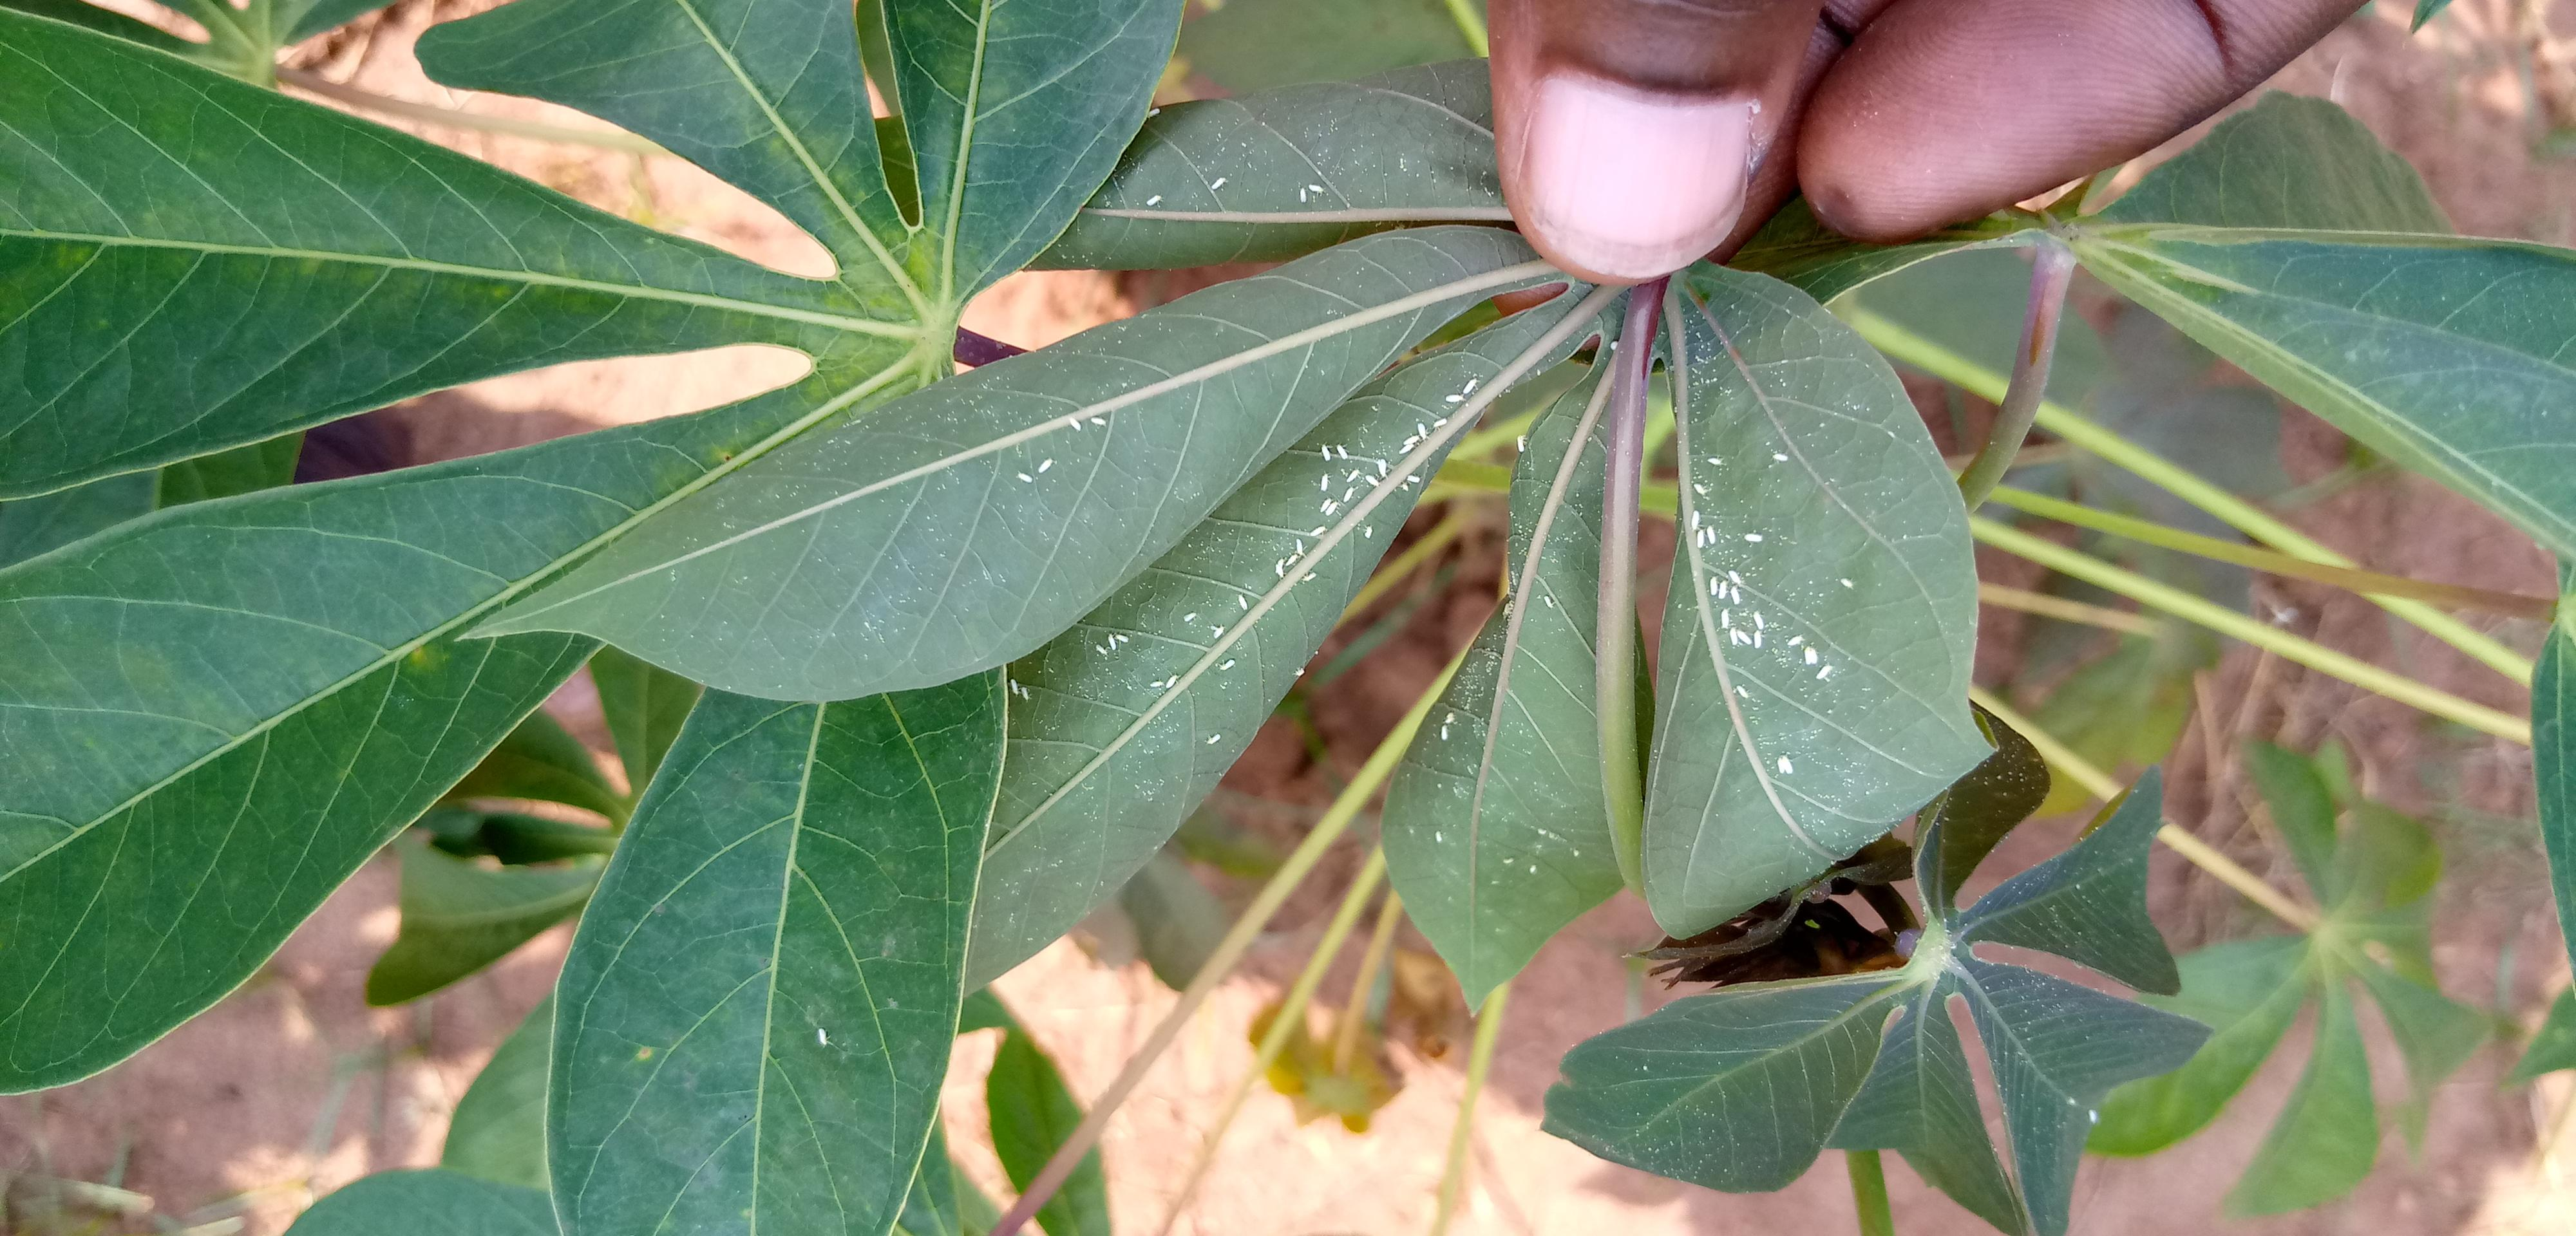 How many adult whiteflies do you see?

77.